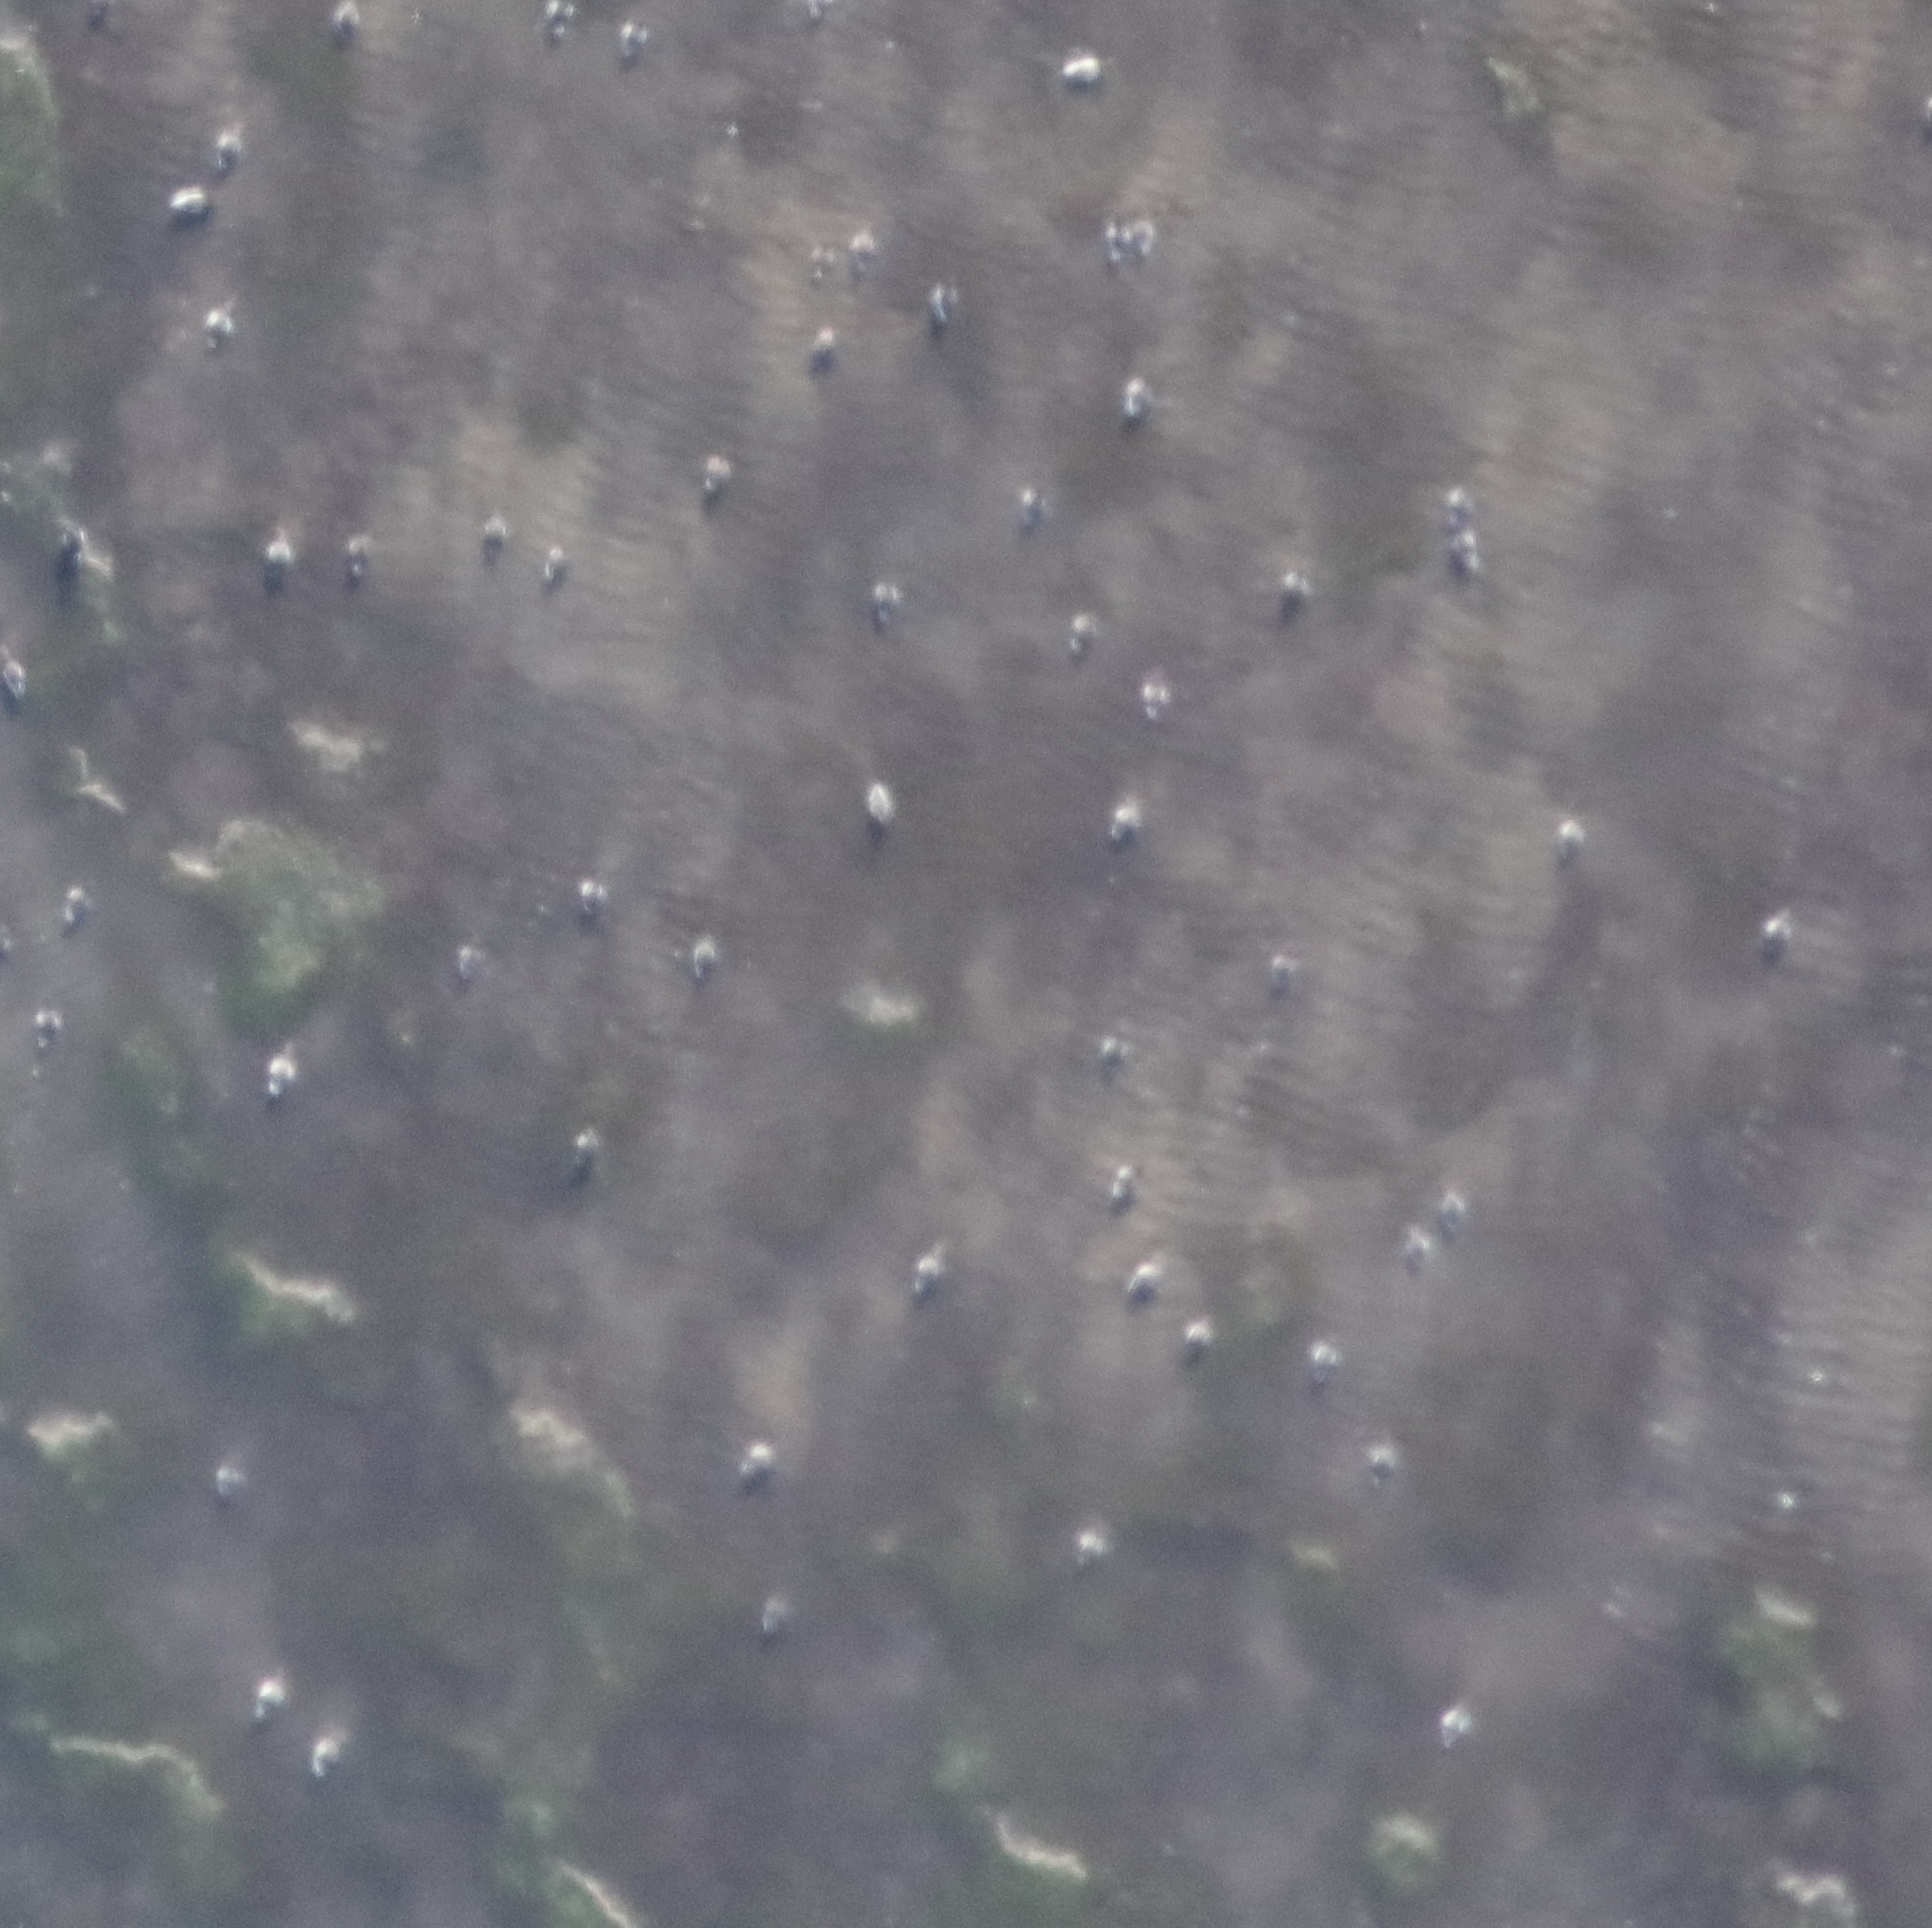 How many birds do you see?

56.